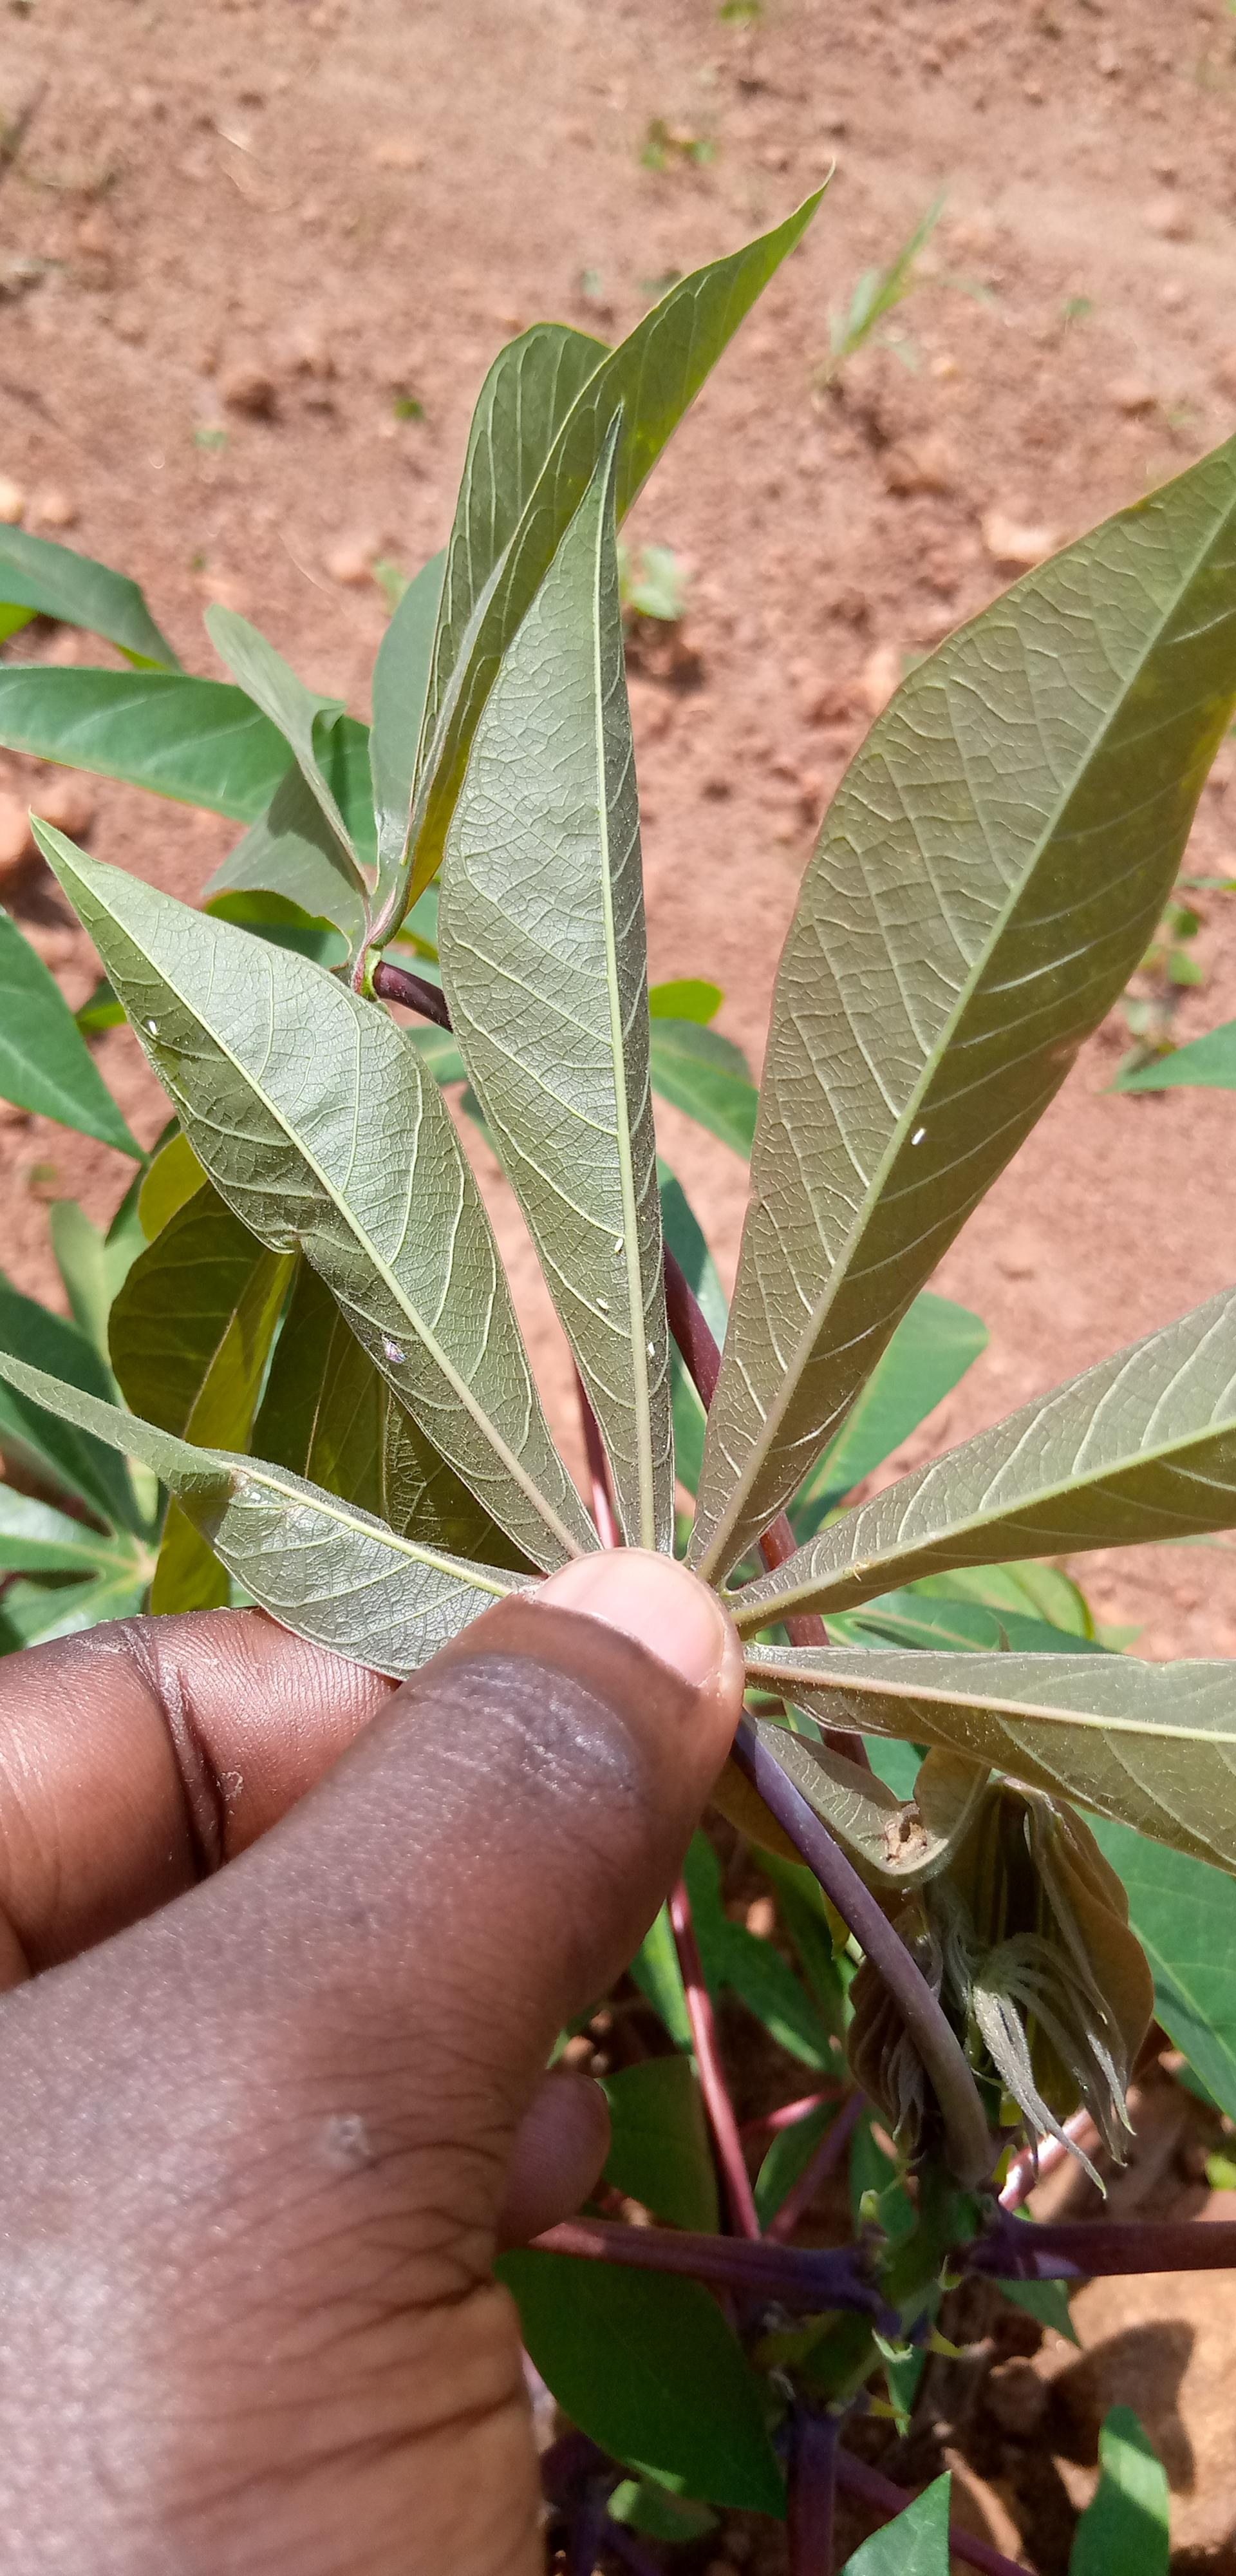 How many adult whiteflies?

4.